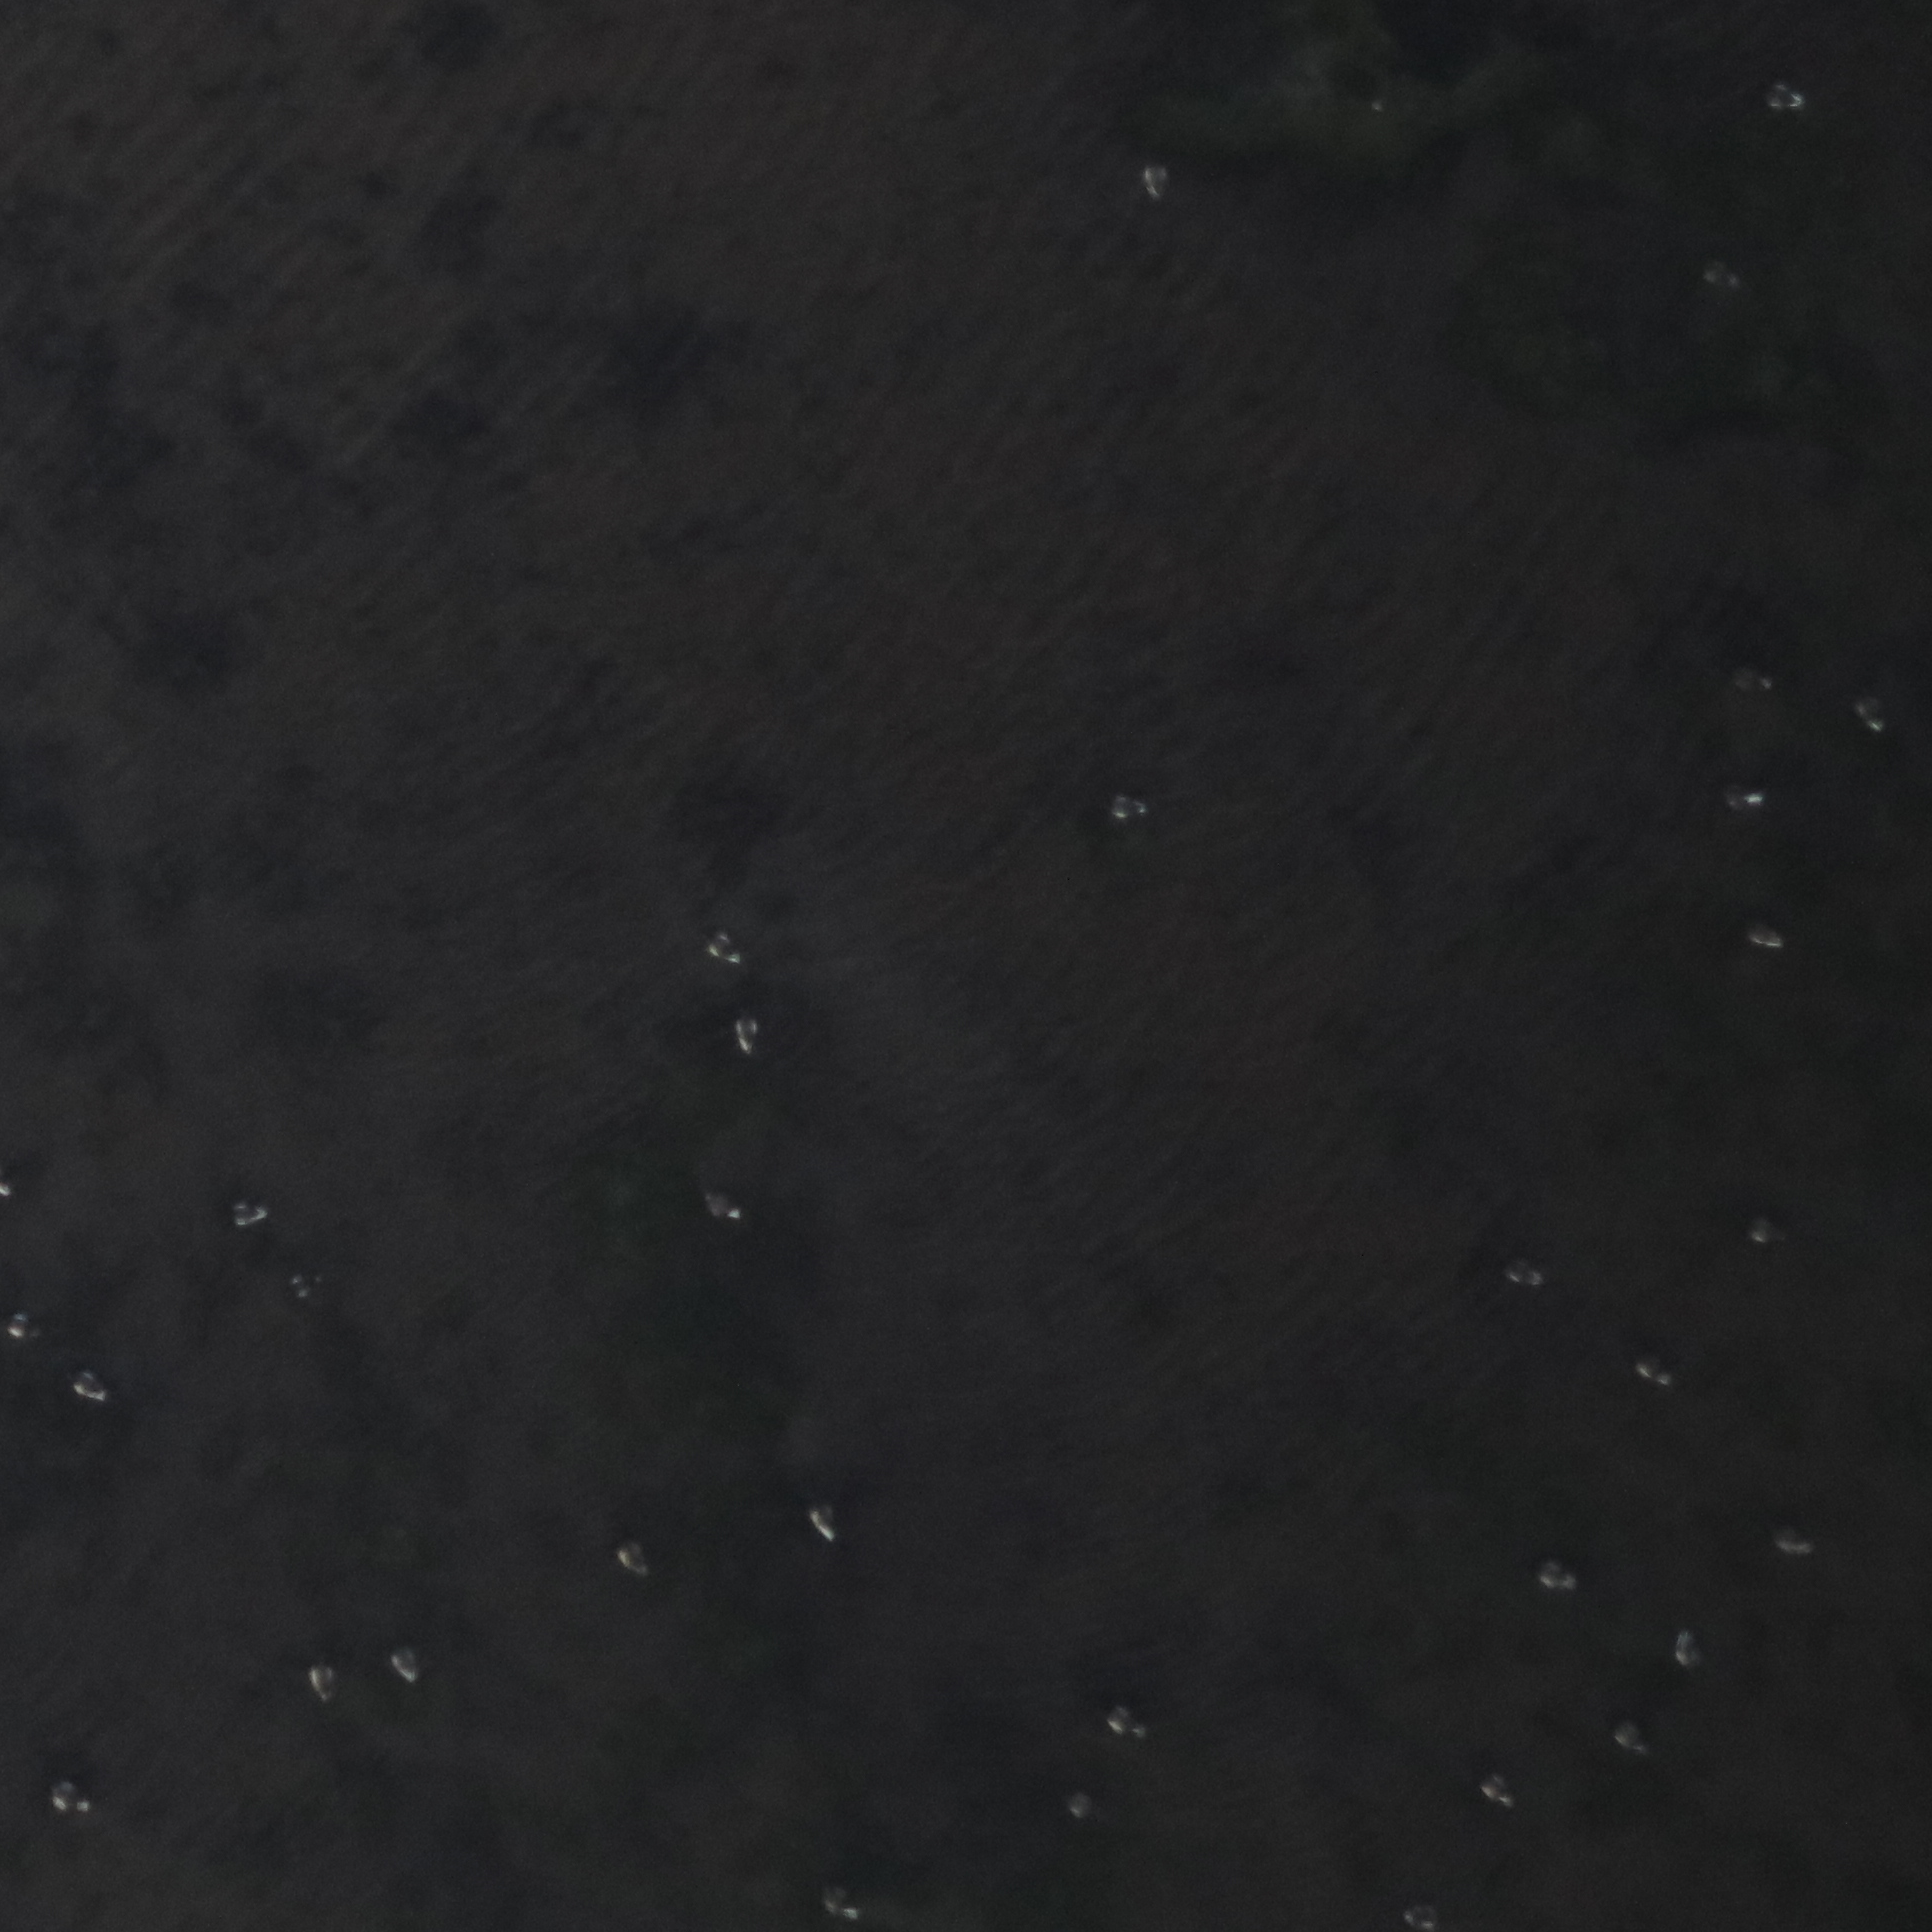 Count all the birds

32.